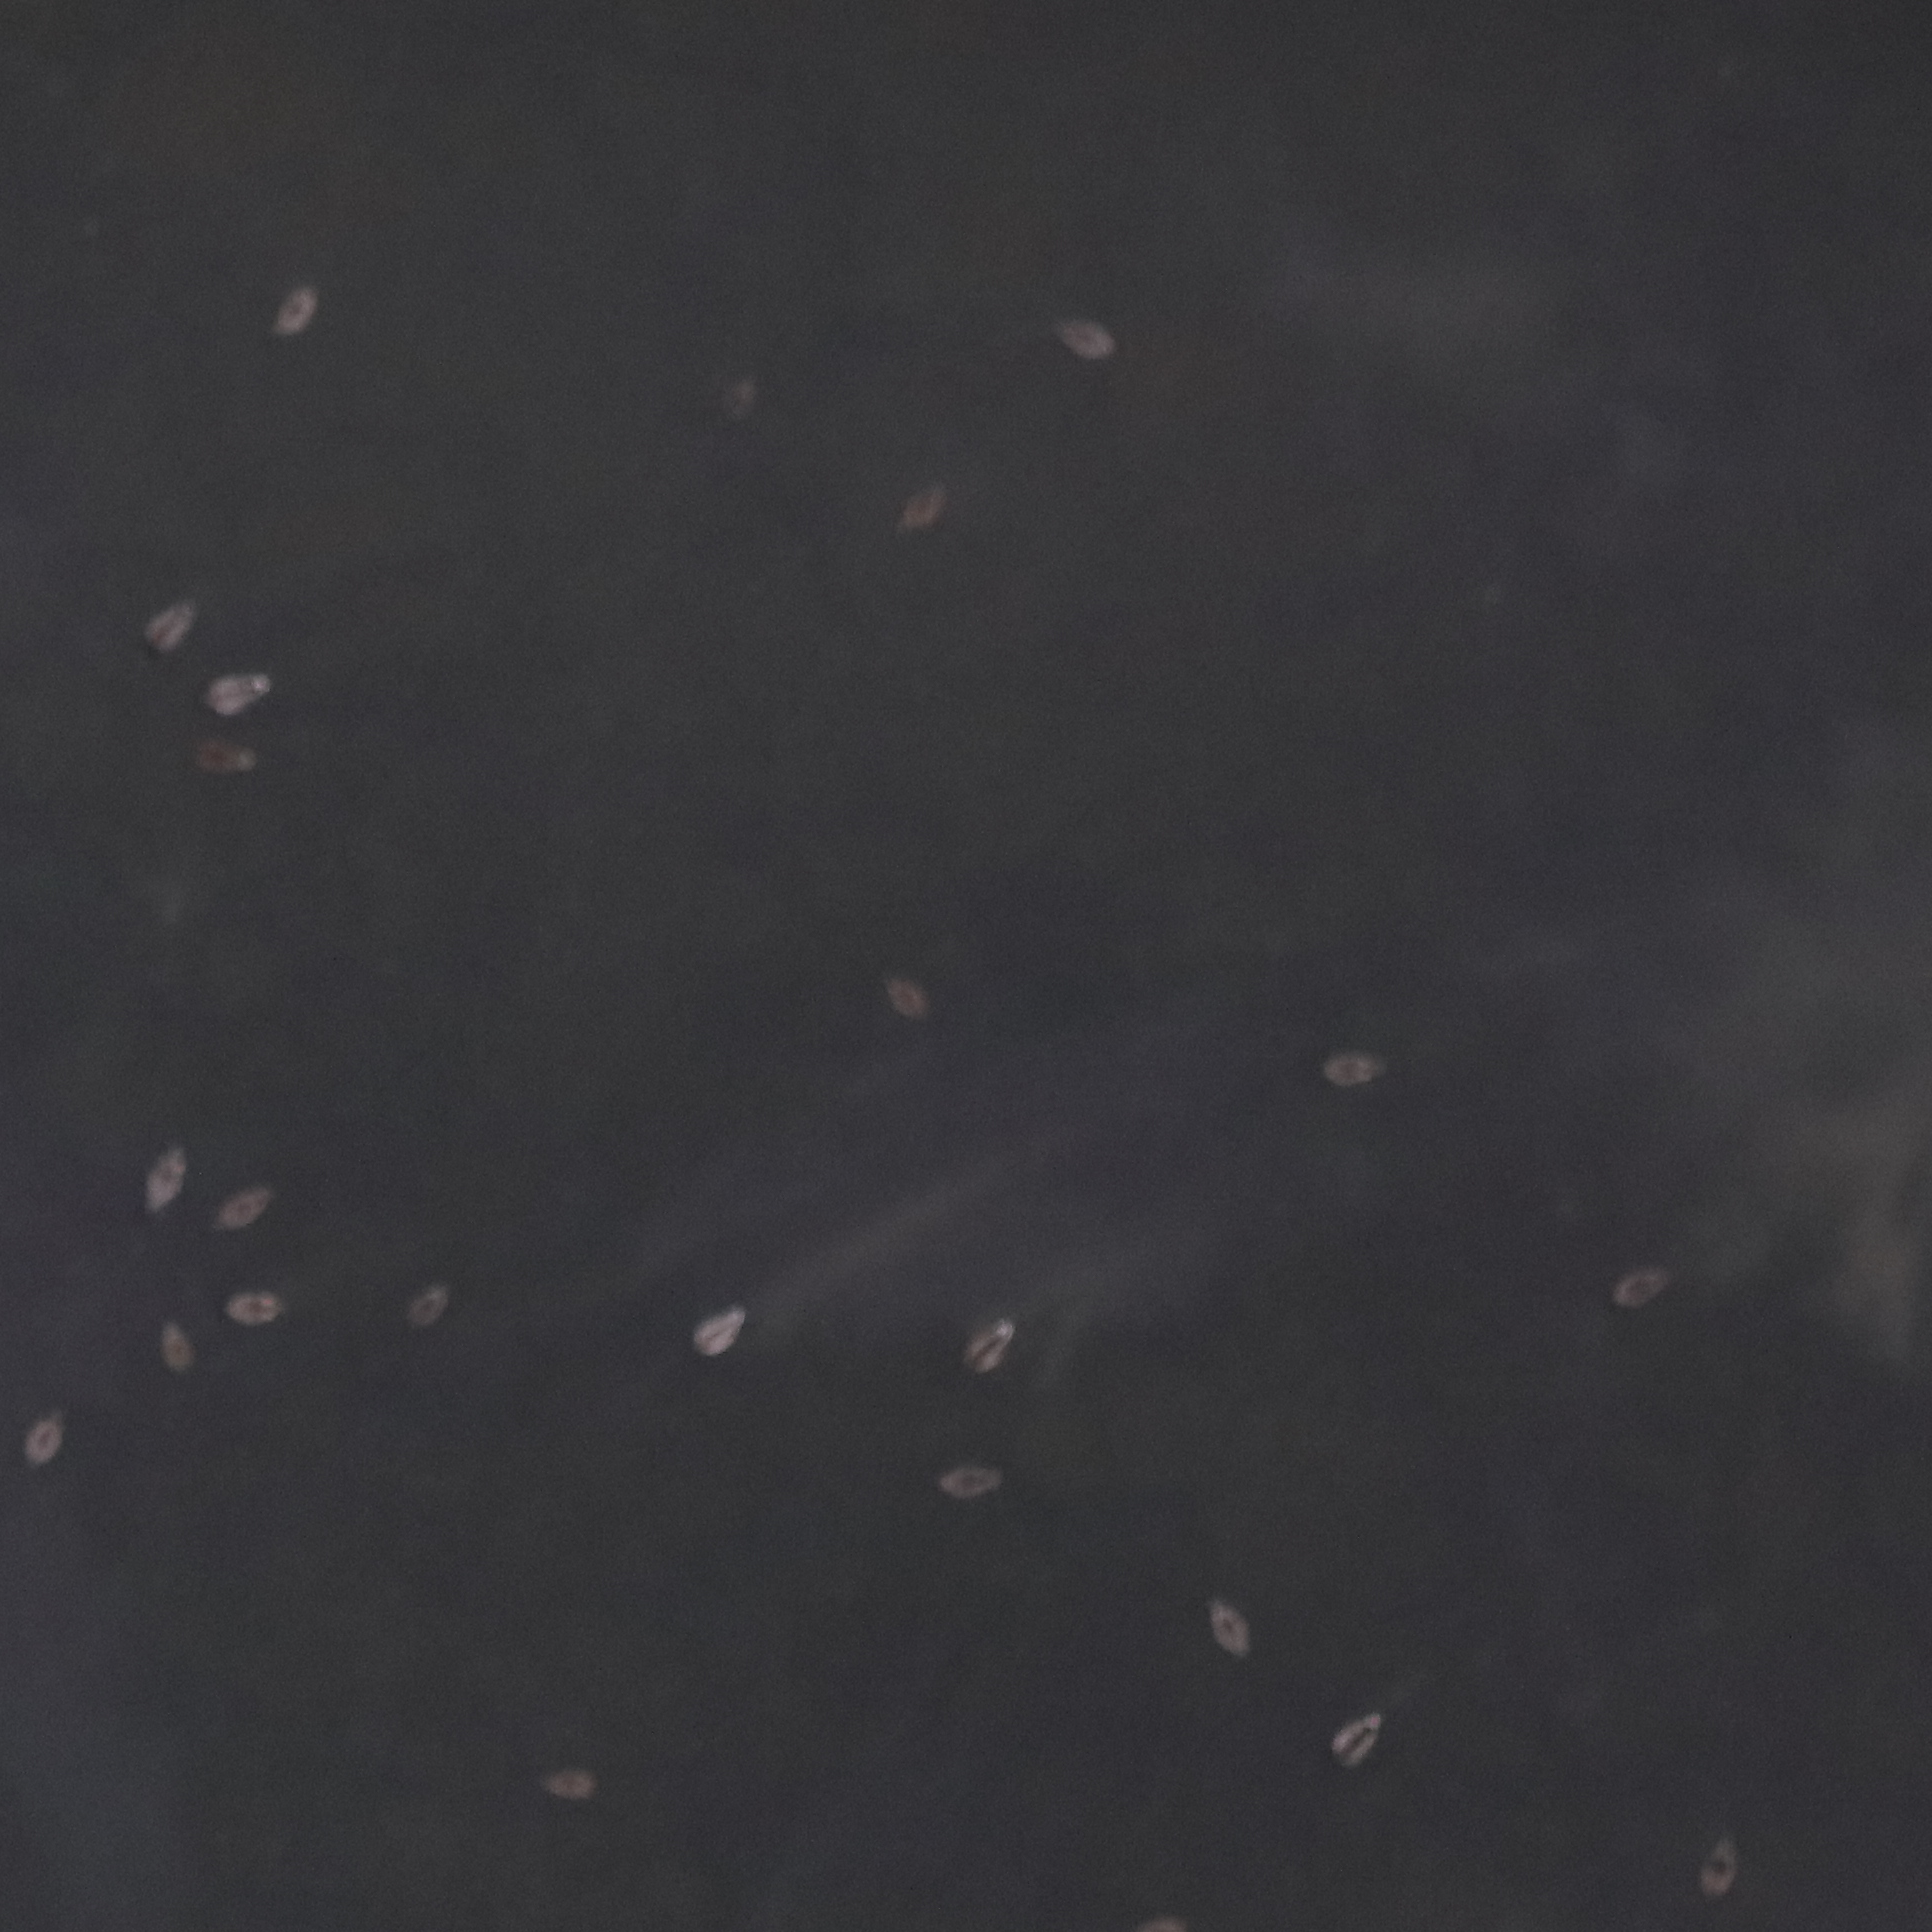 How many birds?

24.